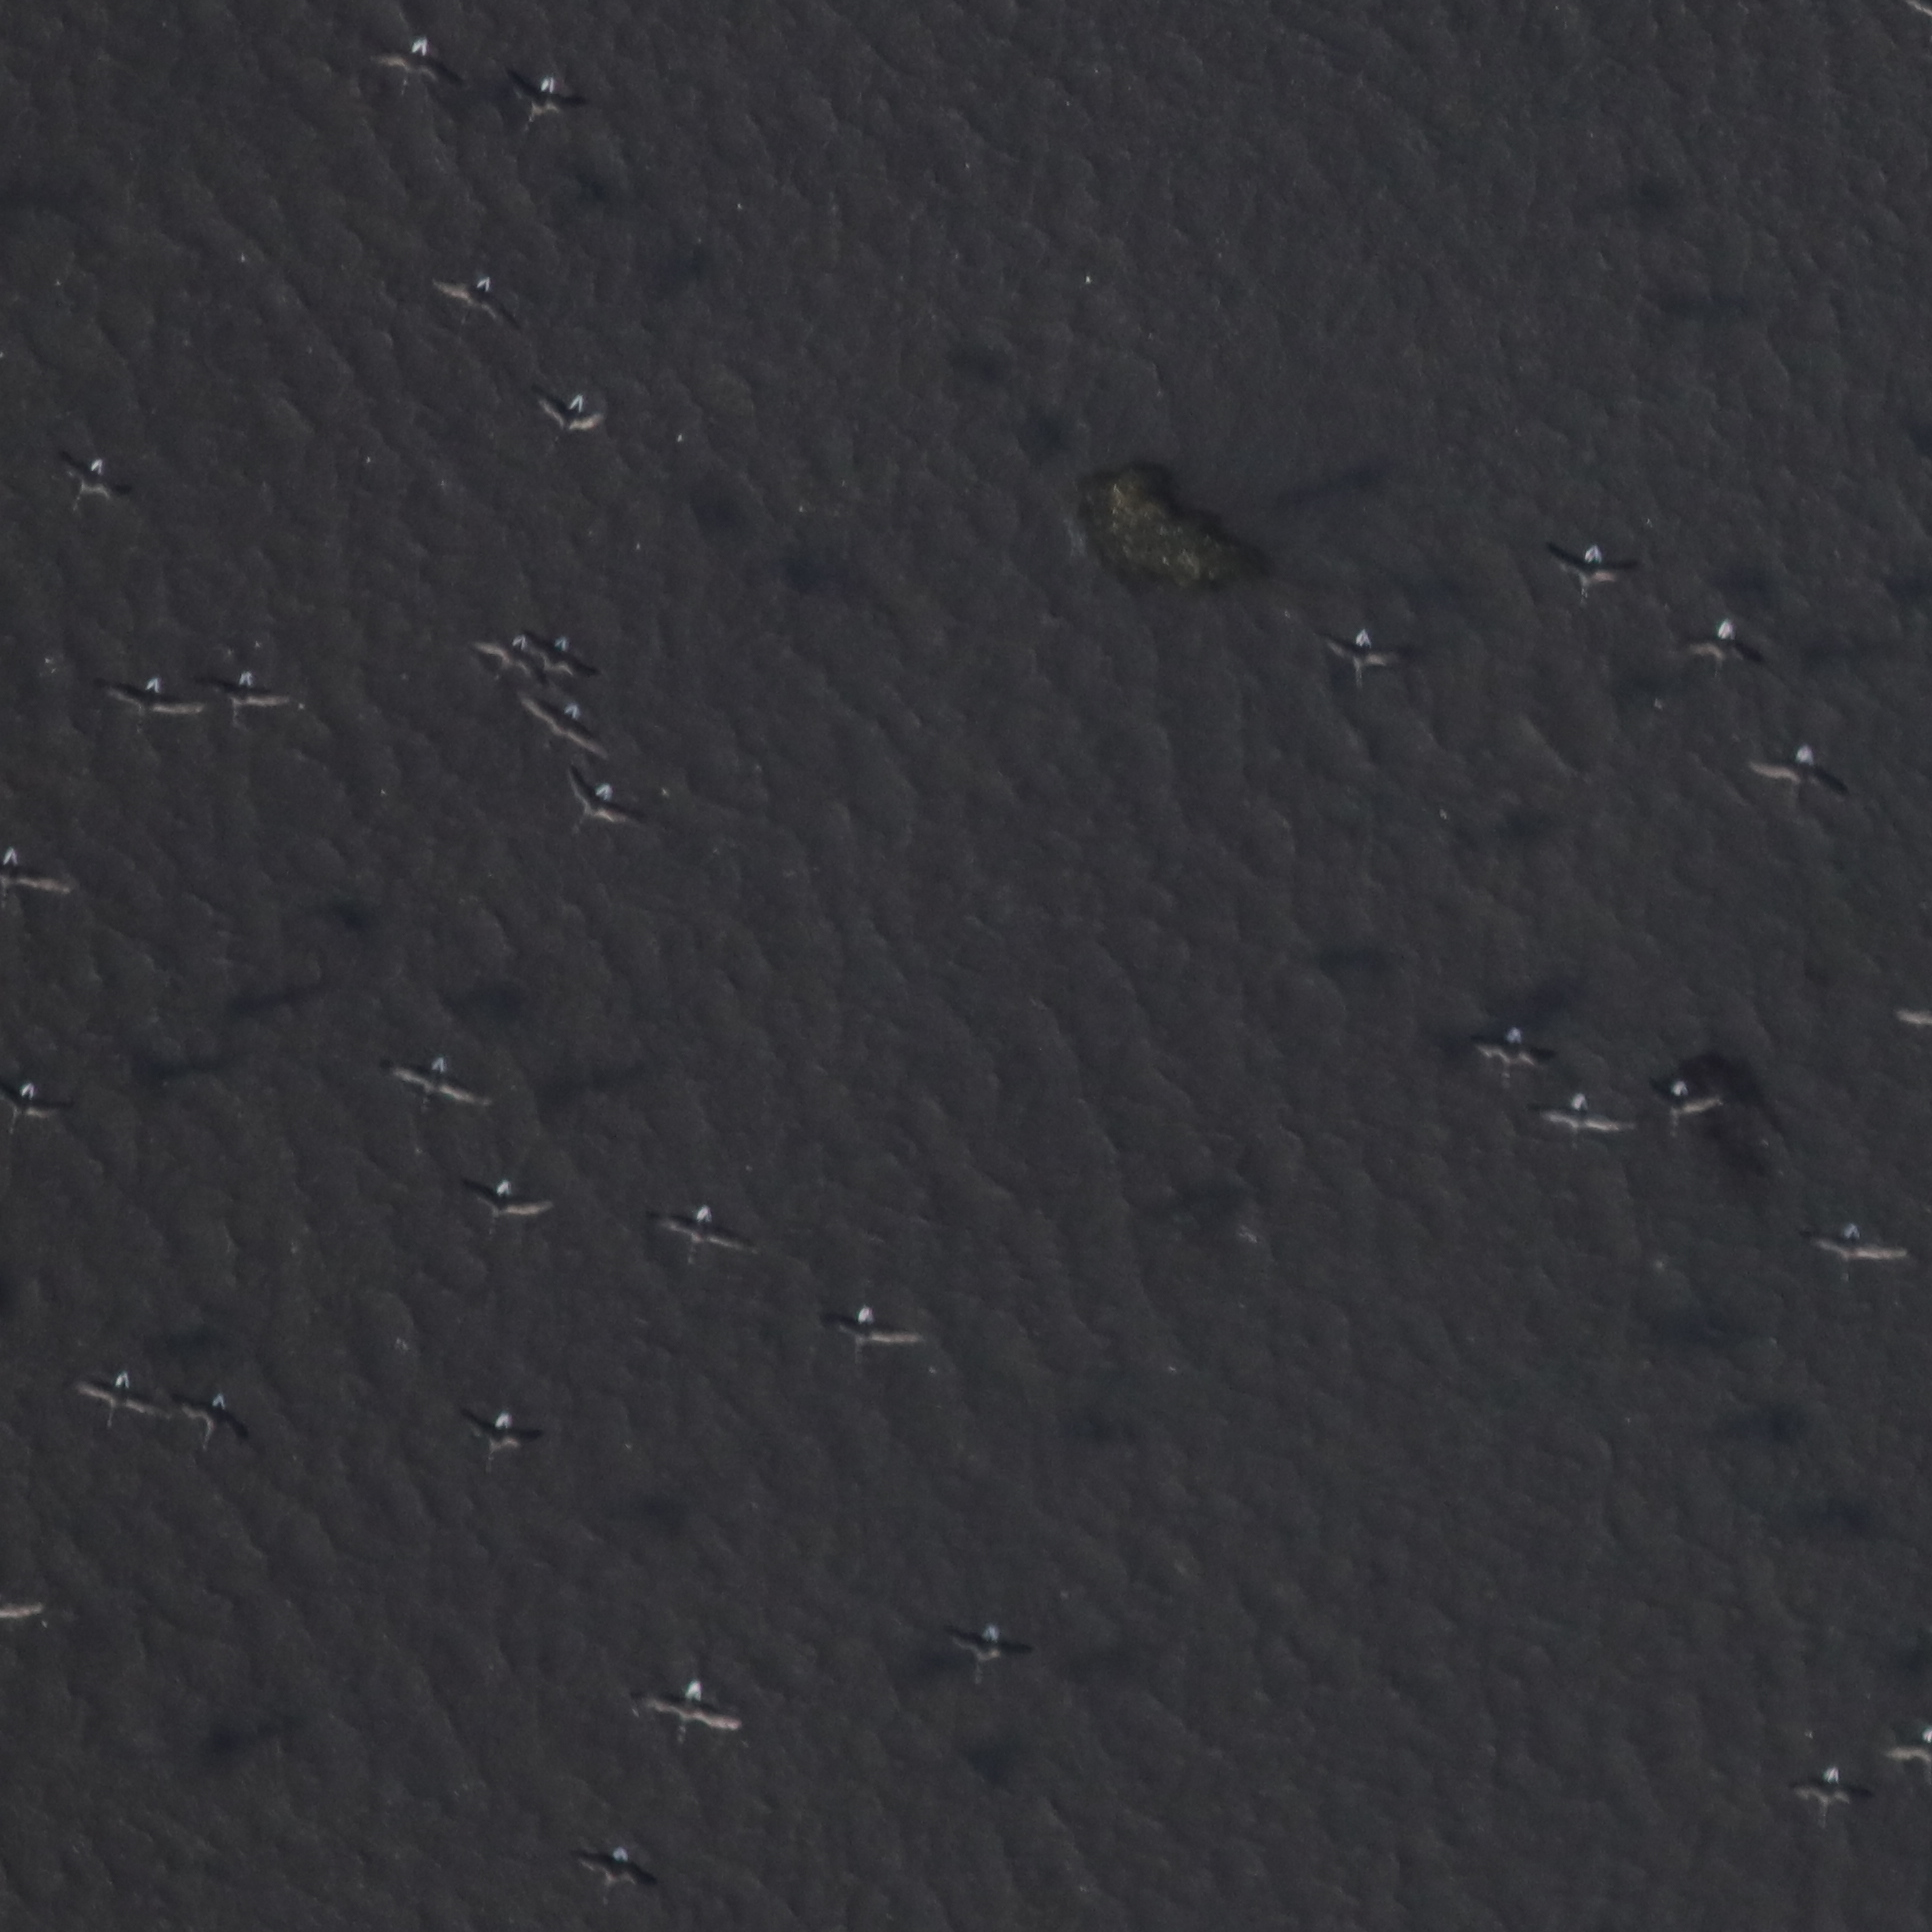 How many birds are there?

33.